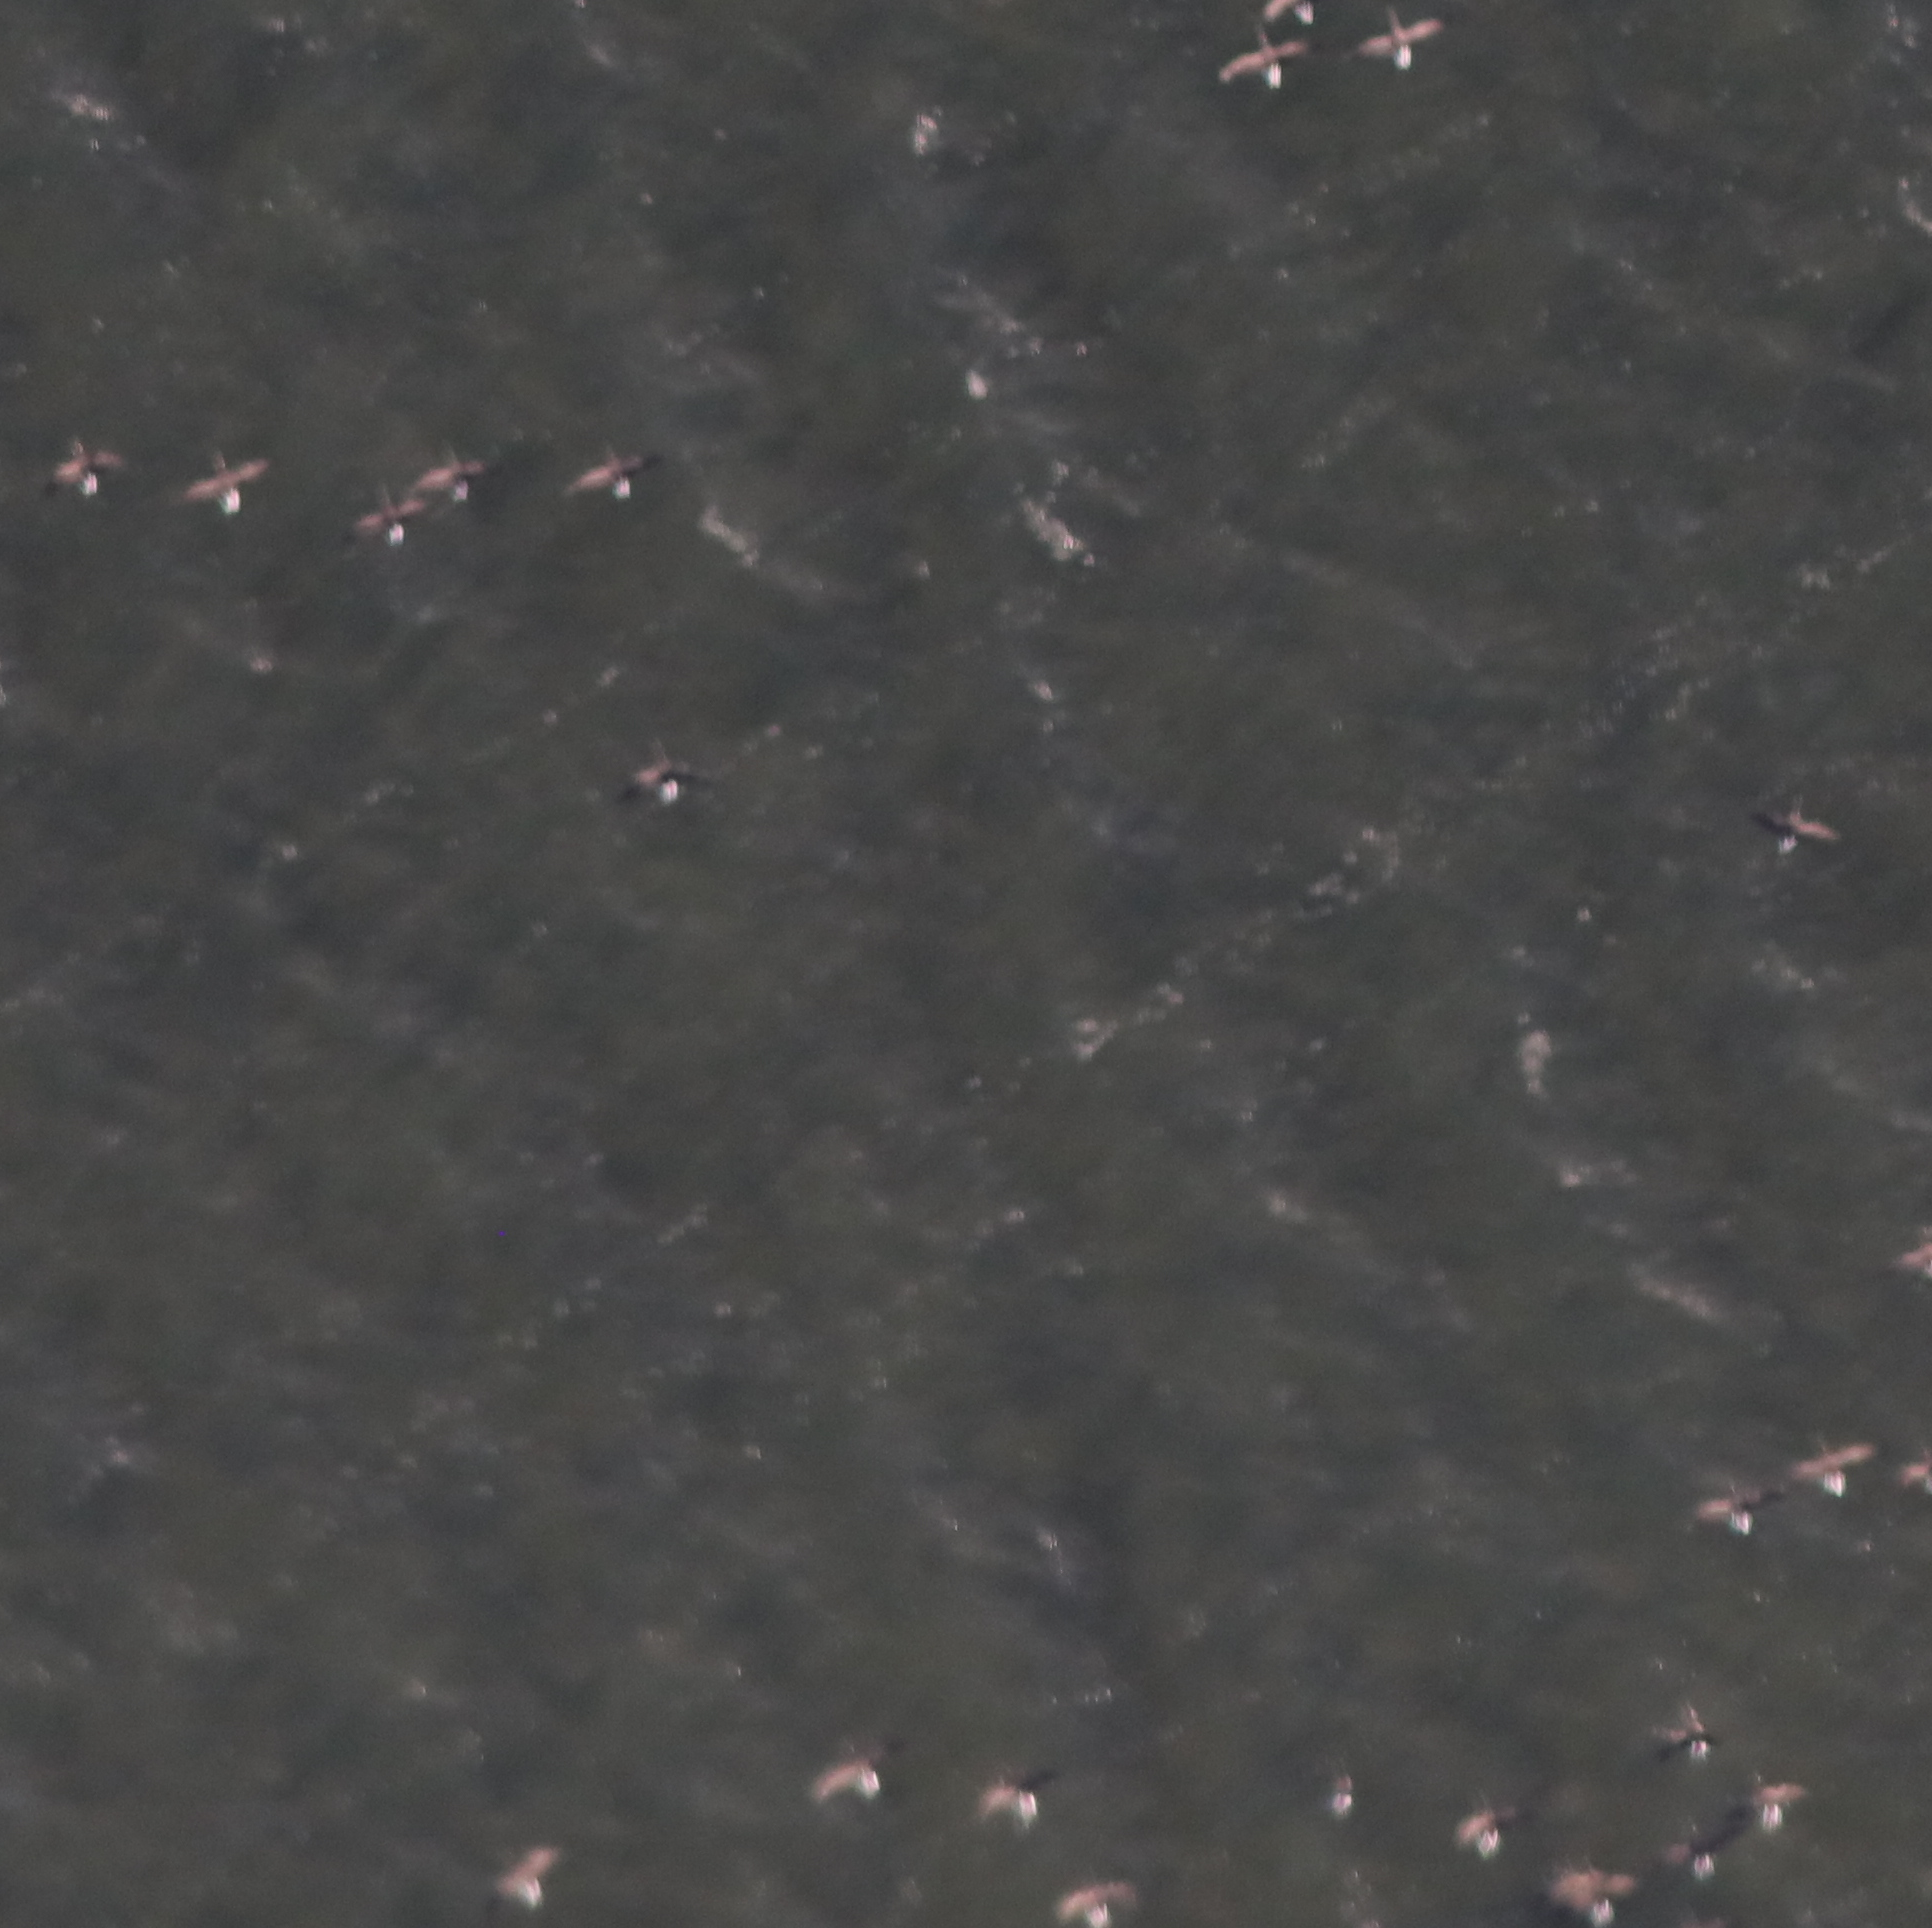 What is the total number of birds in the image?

22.